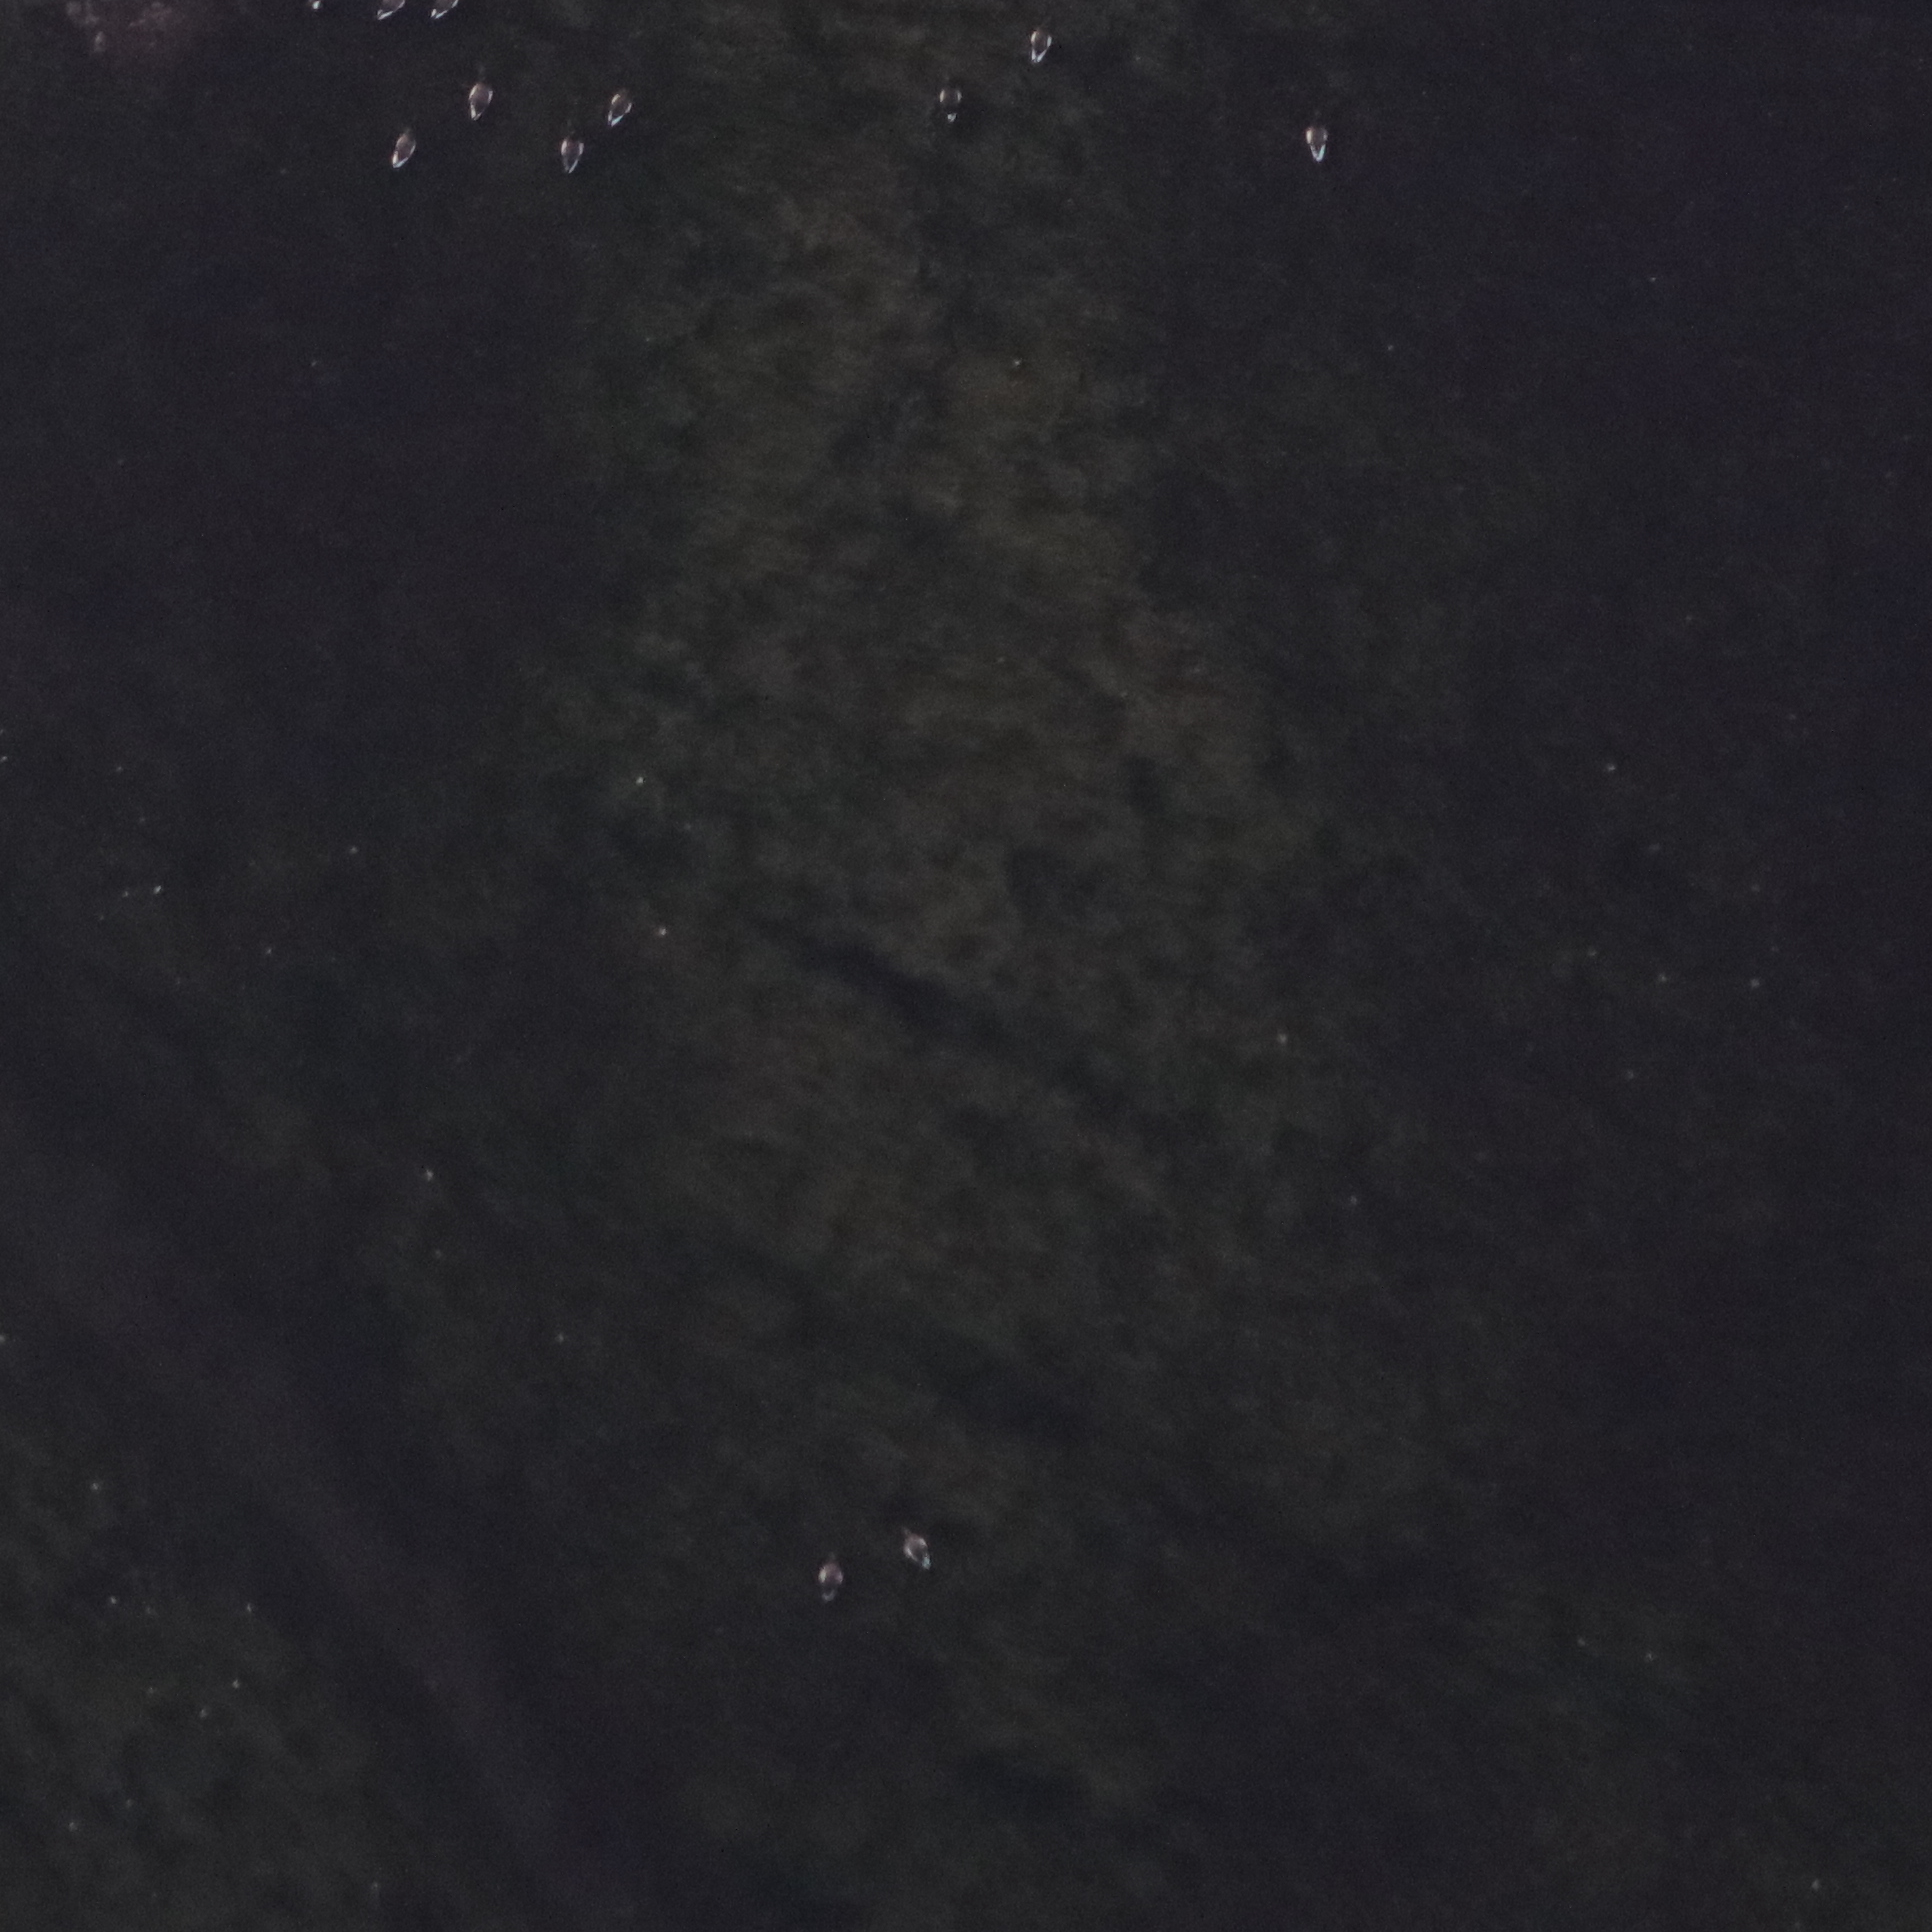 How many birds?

10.